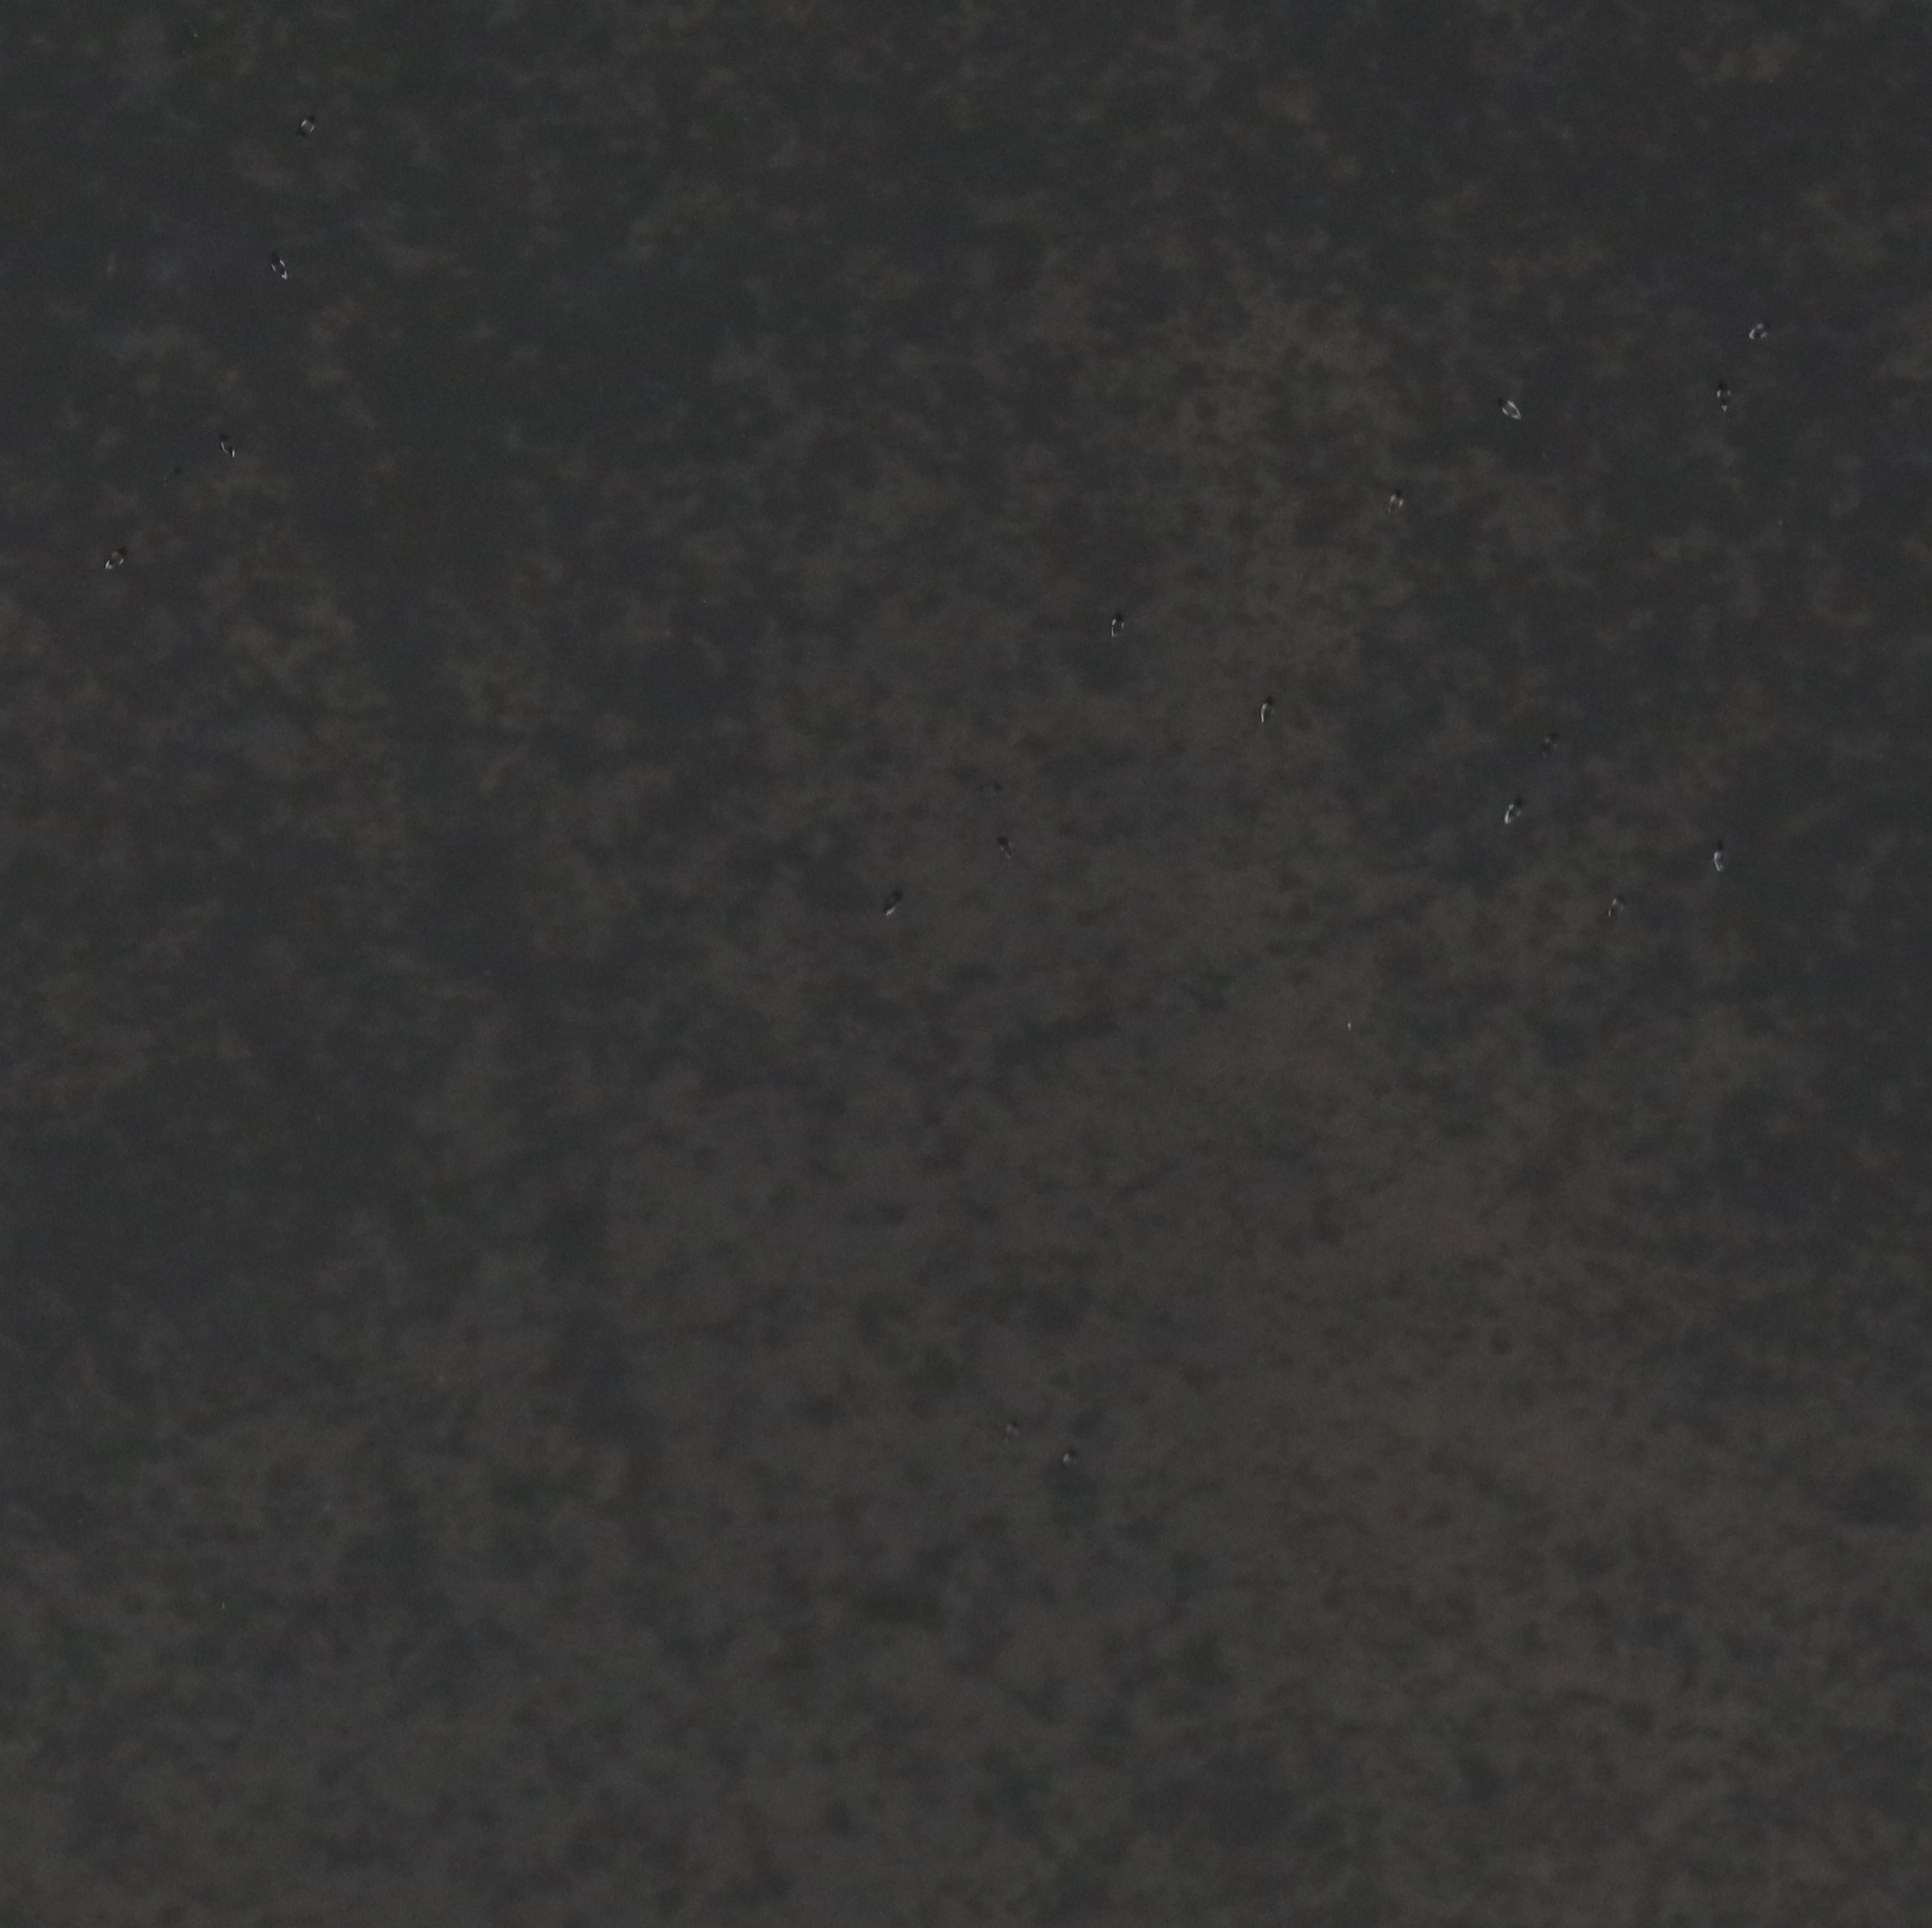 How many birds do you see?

20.